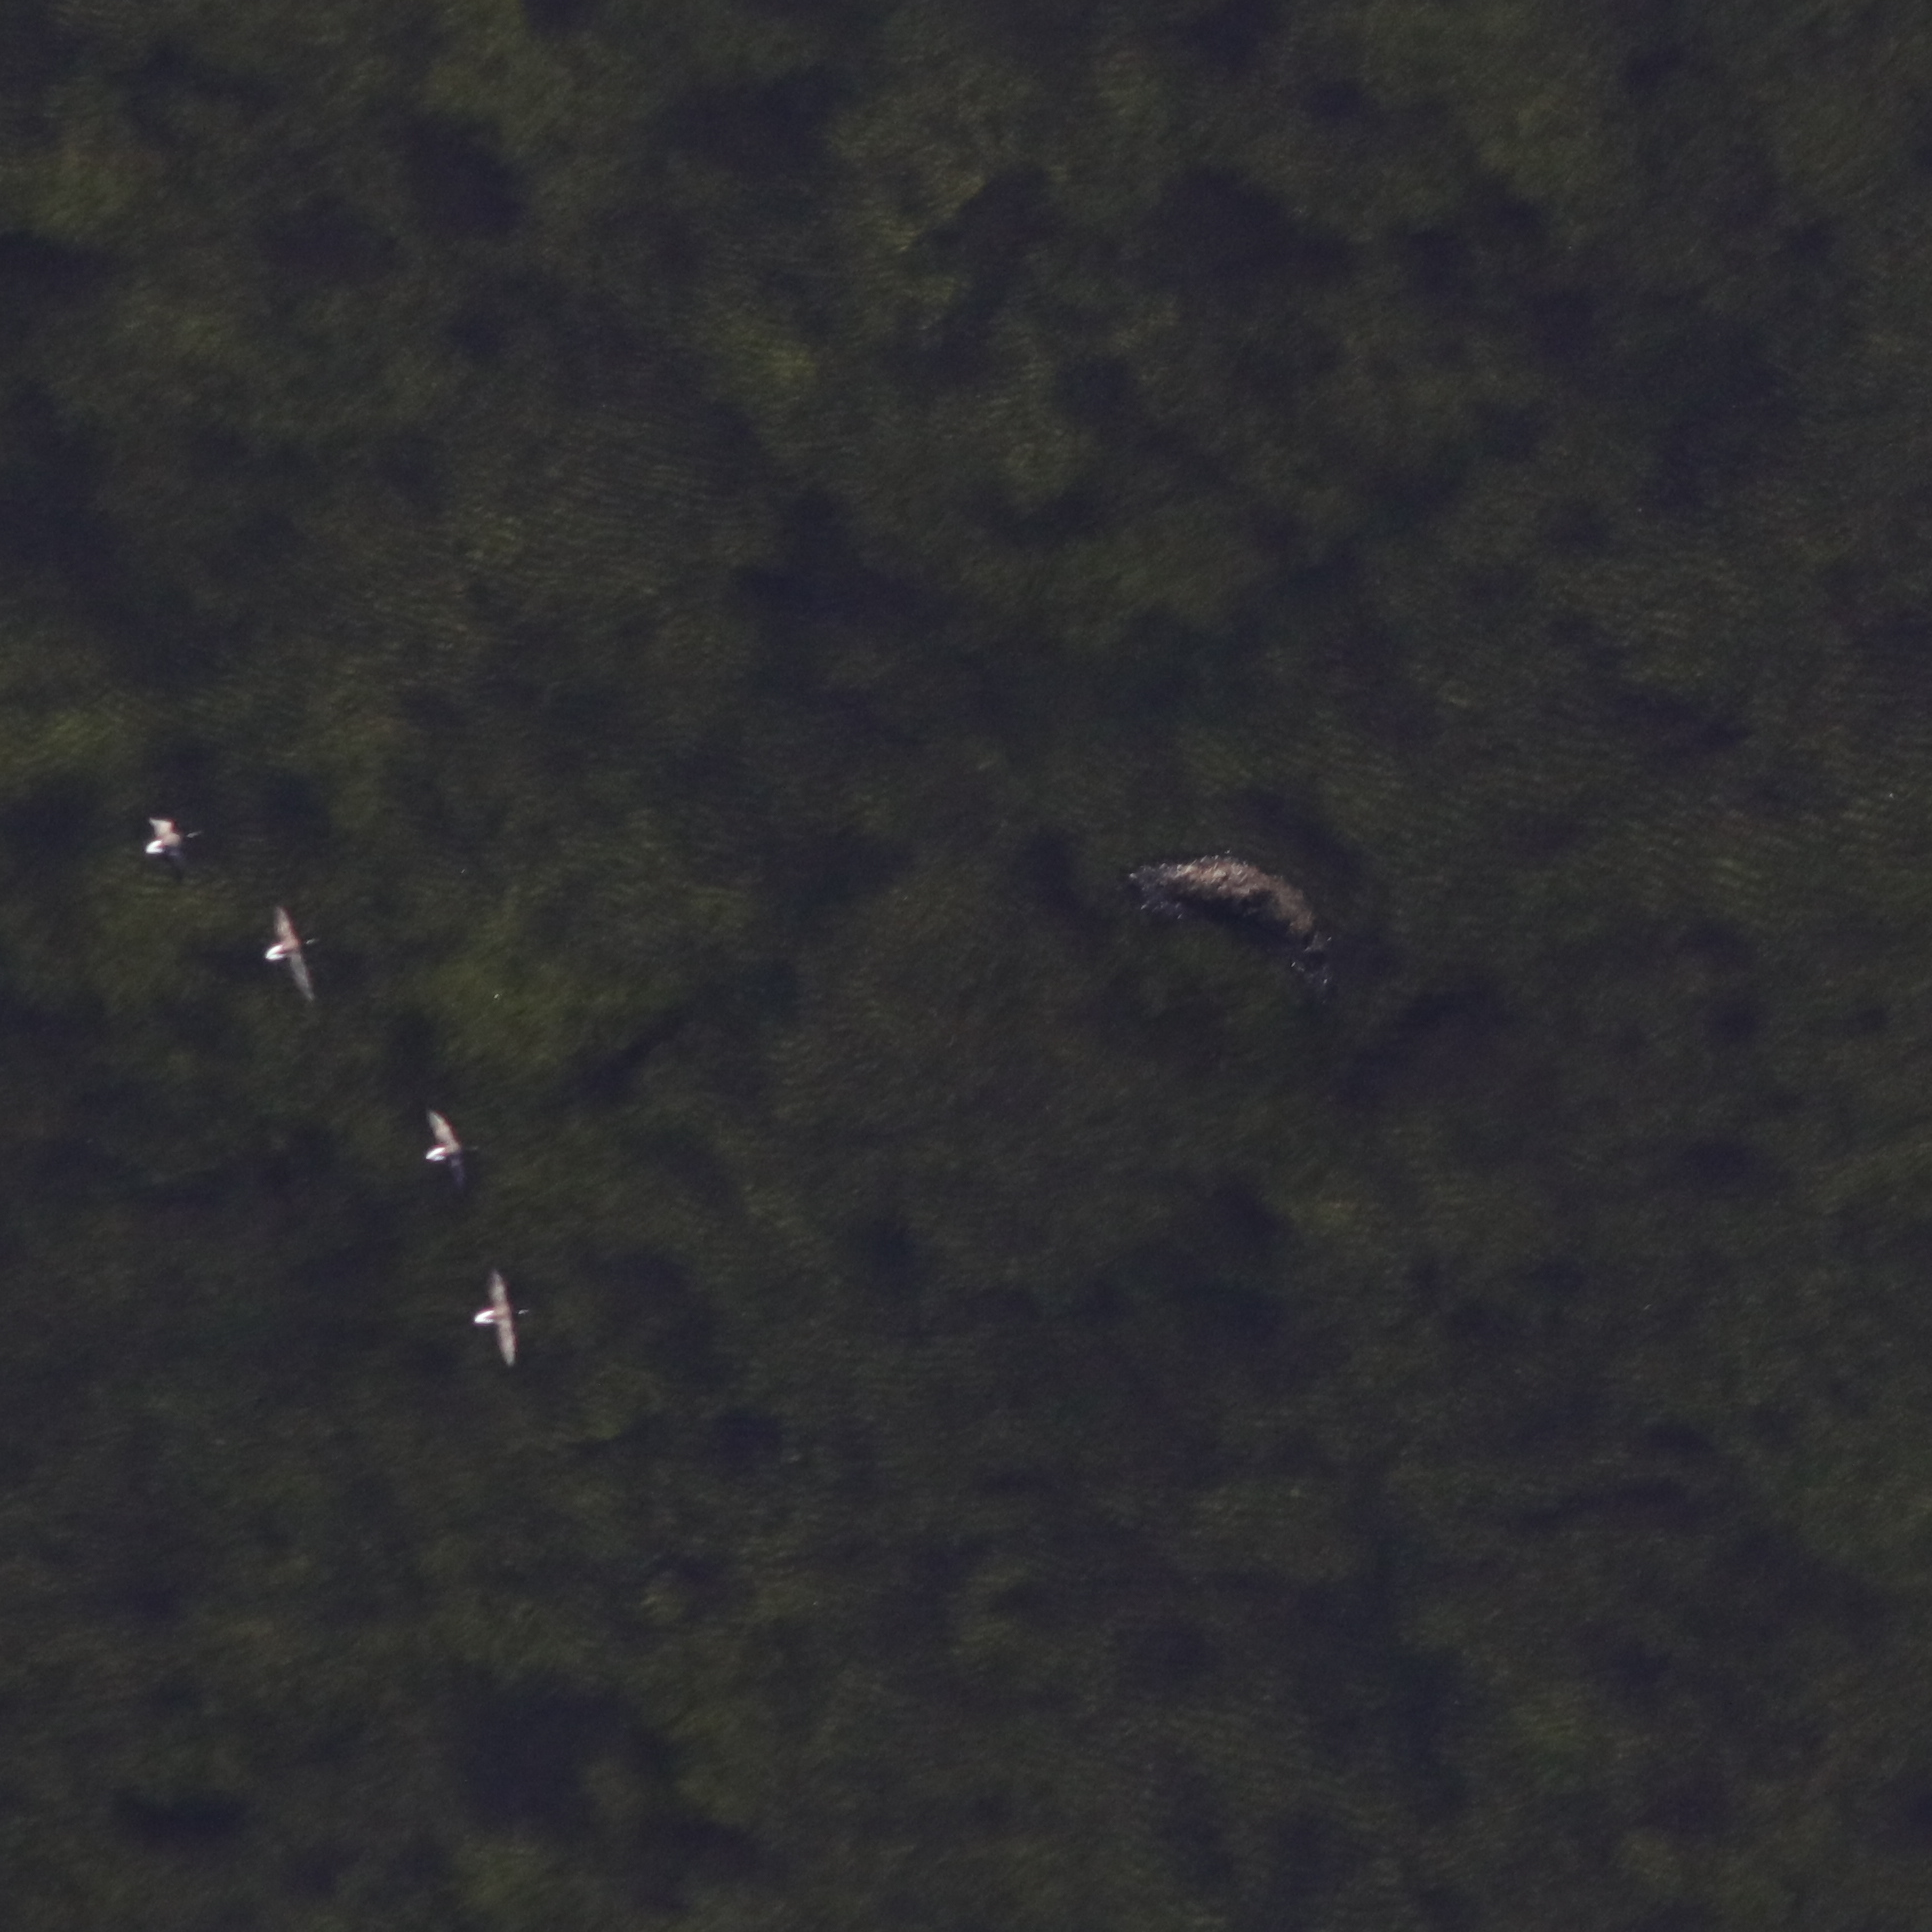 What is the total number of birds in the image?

4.